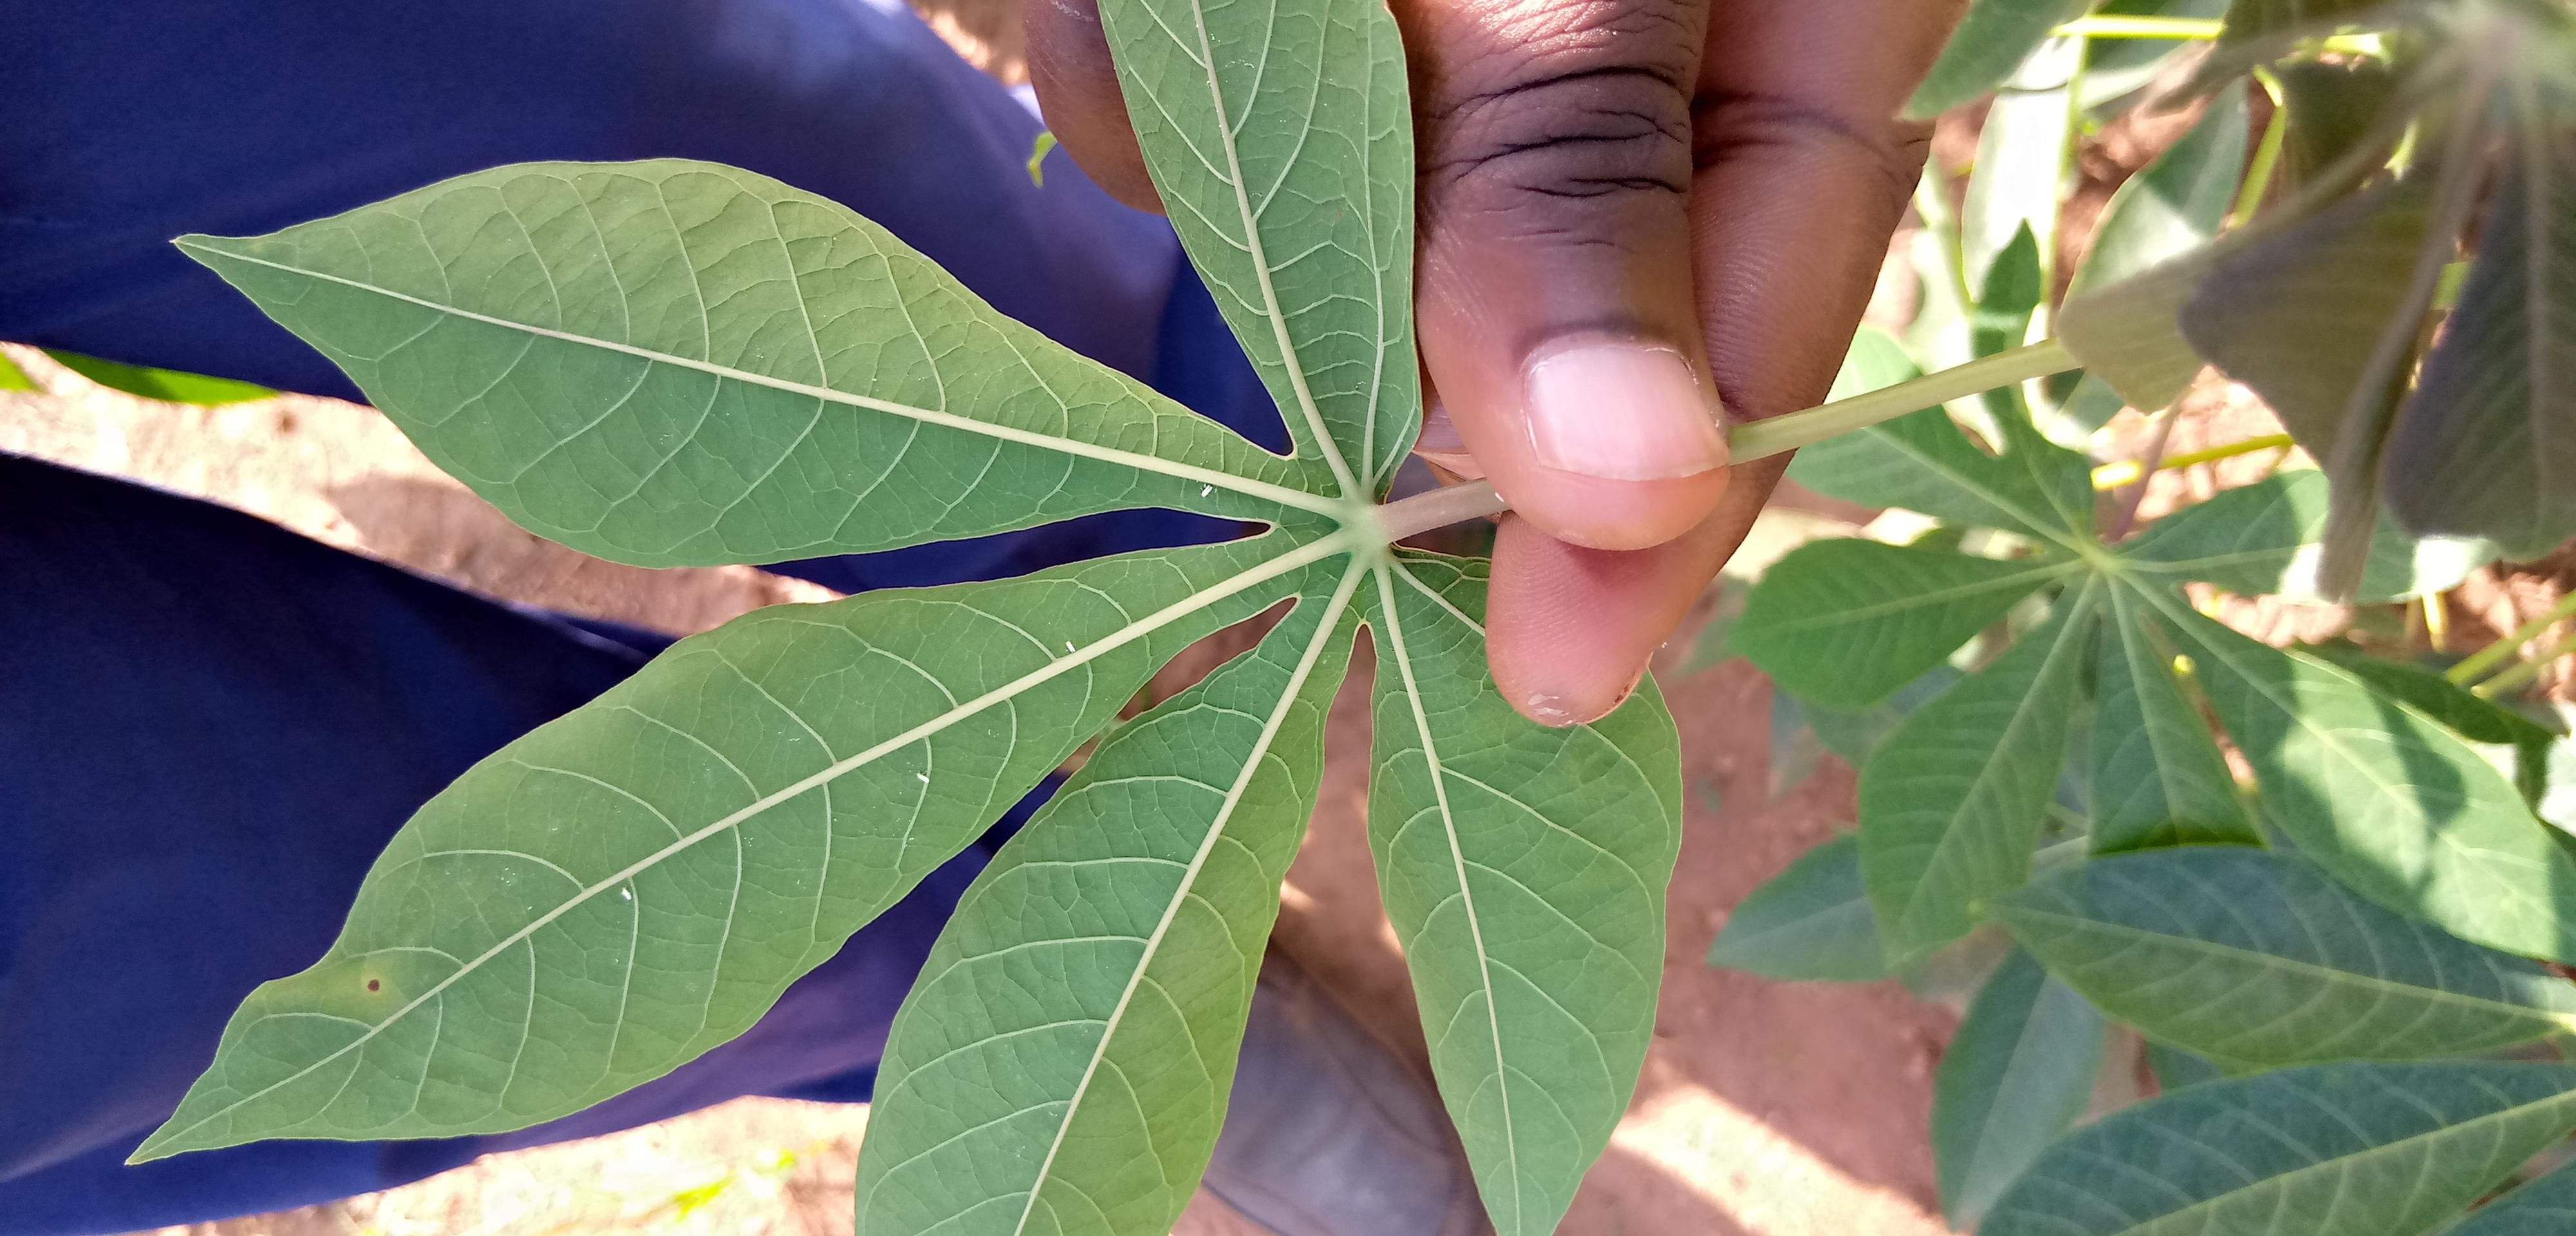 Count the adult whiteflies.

4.